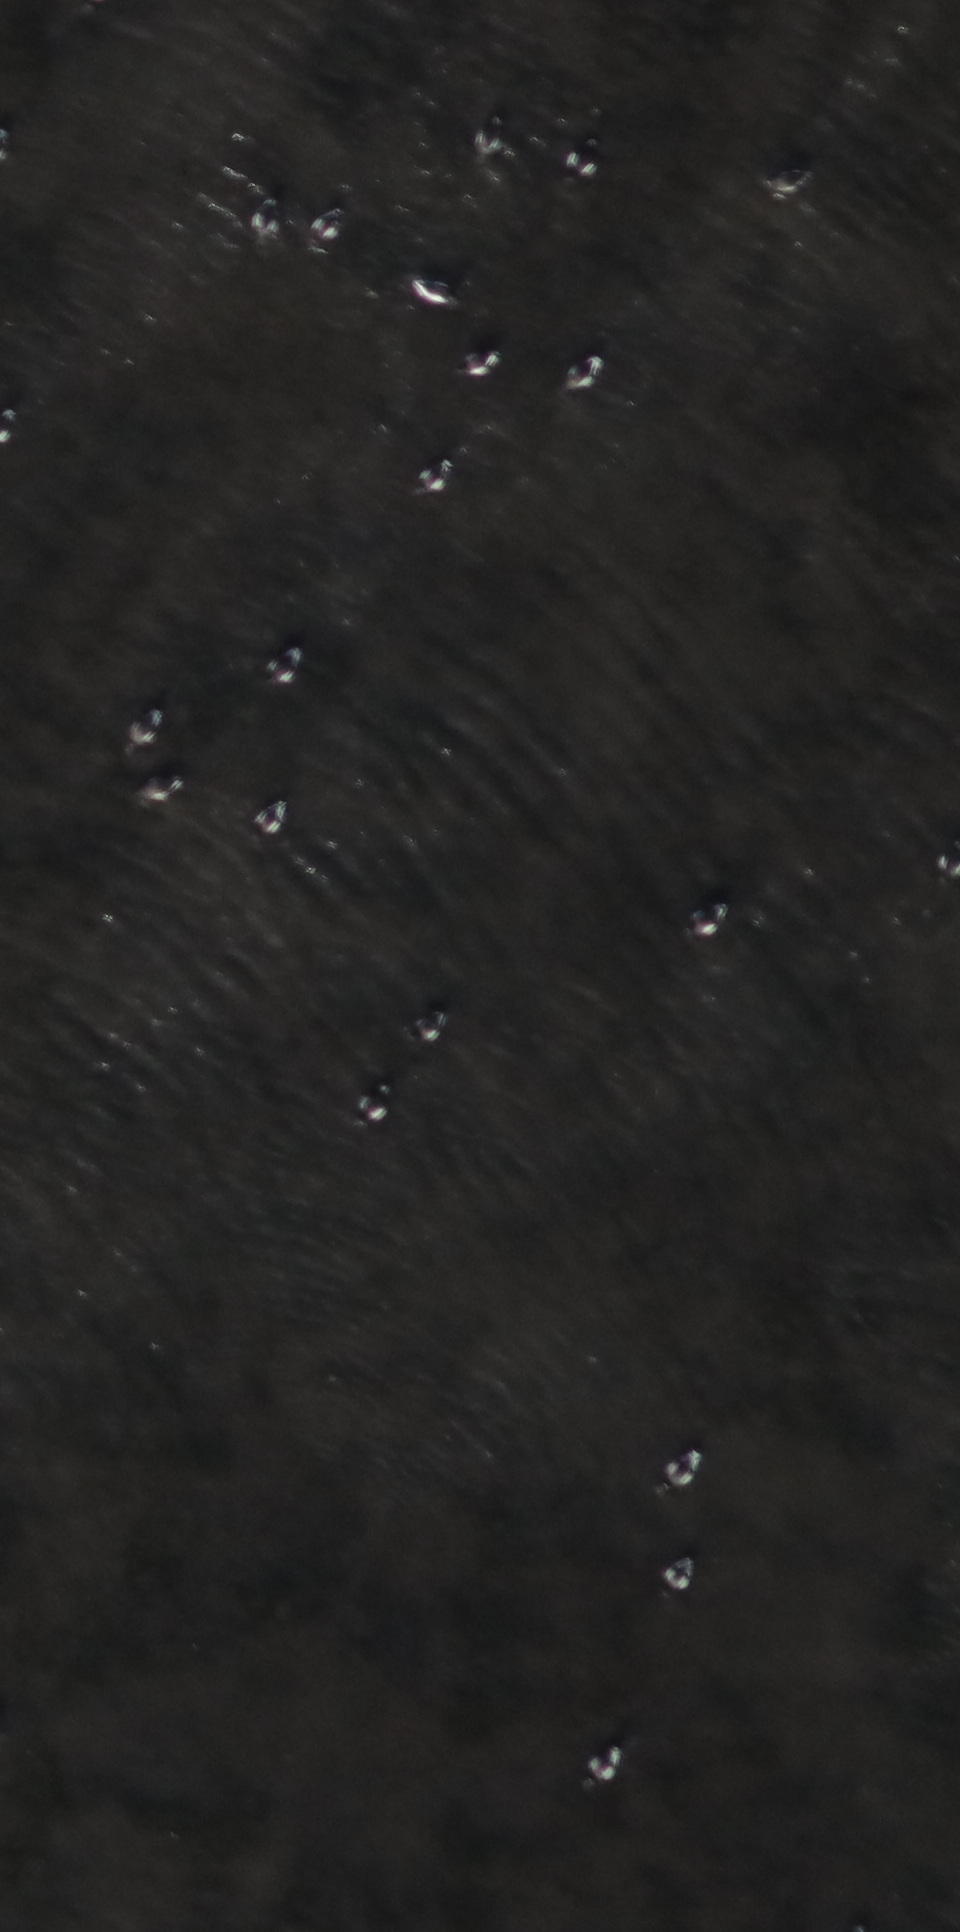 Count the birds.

20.